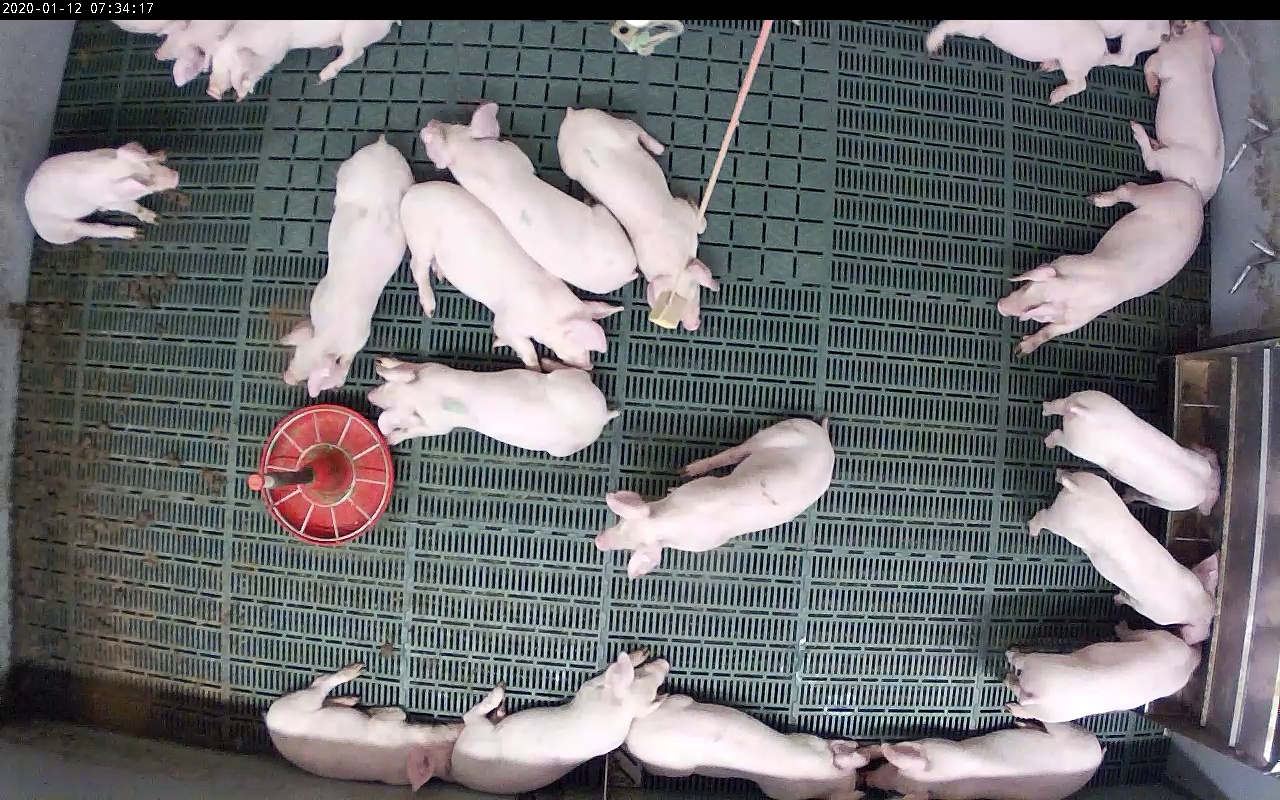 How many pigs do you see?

20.